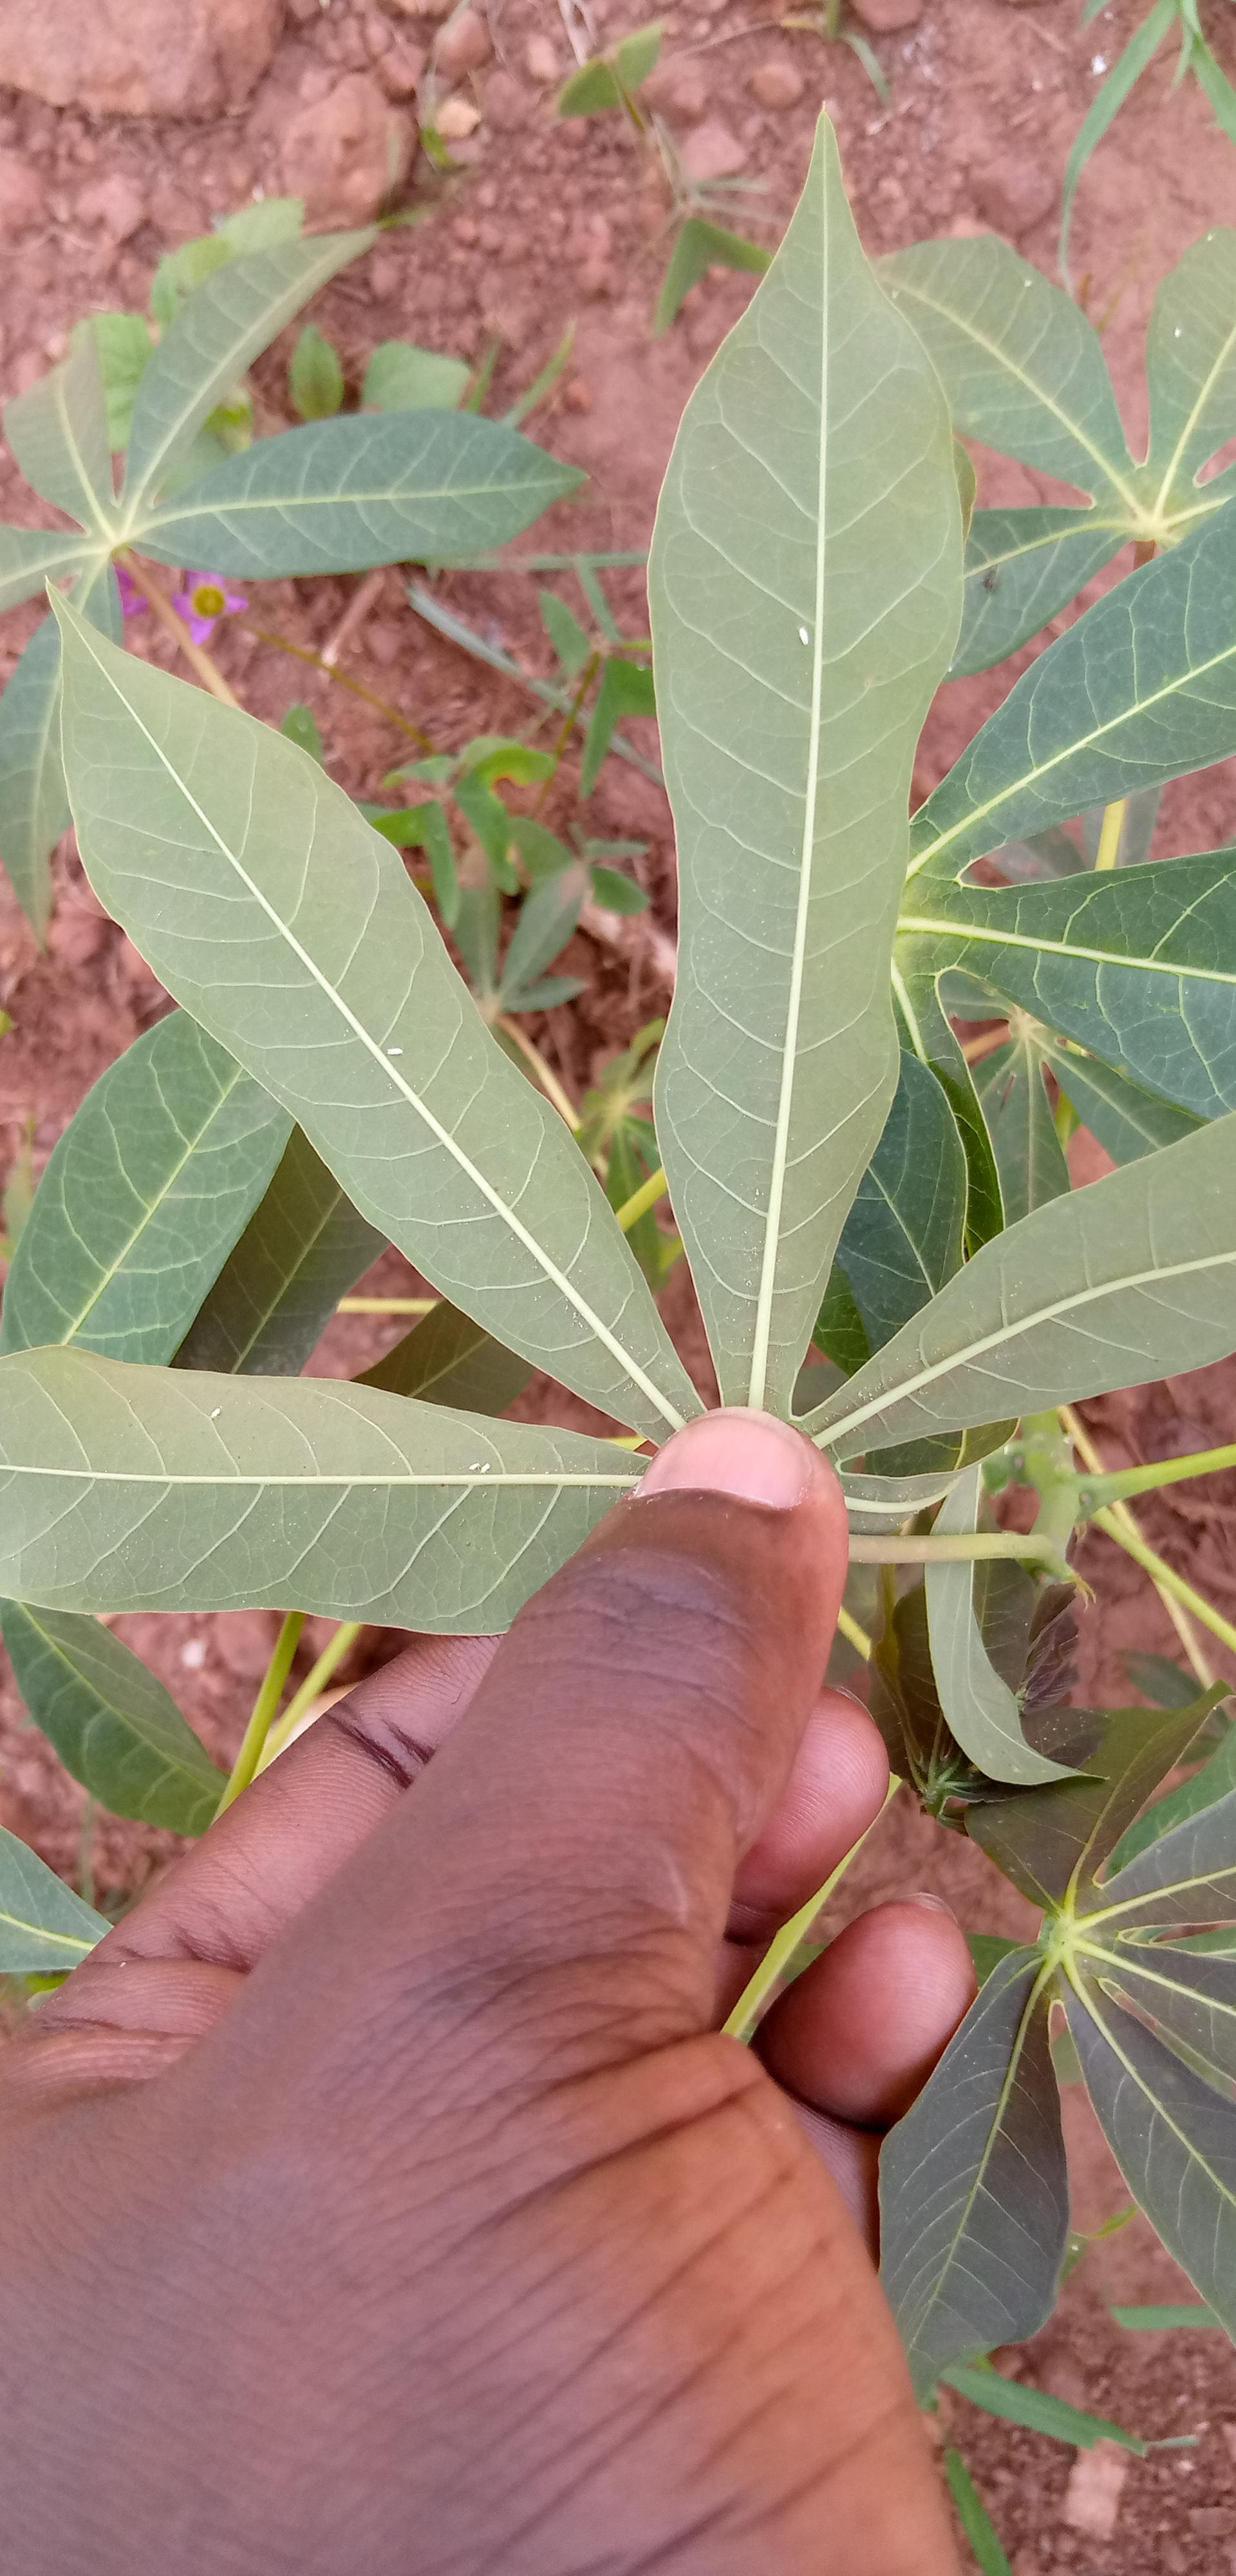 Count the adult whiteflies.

6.